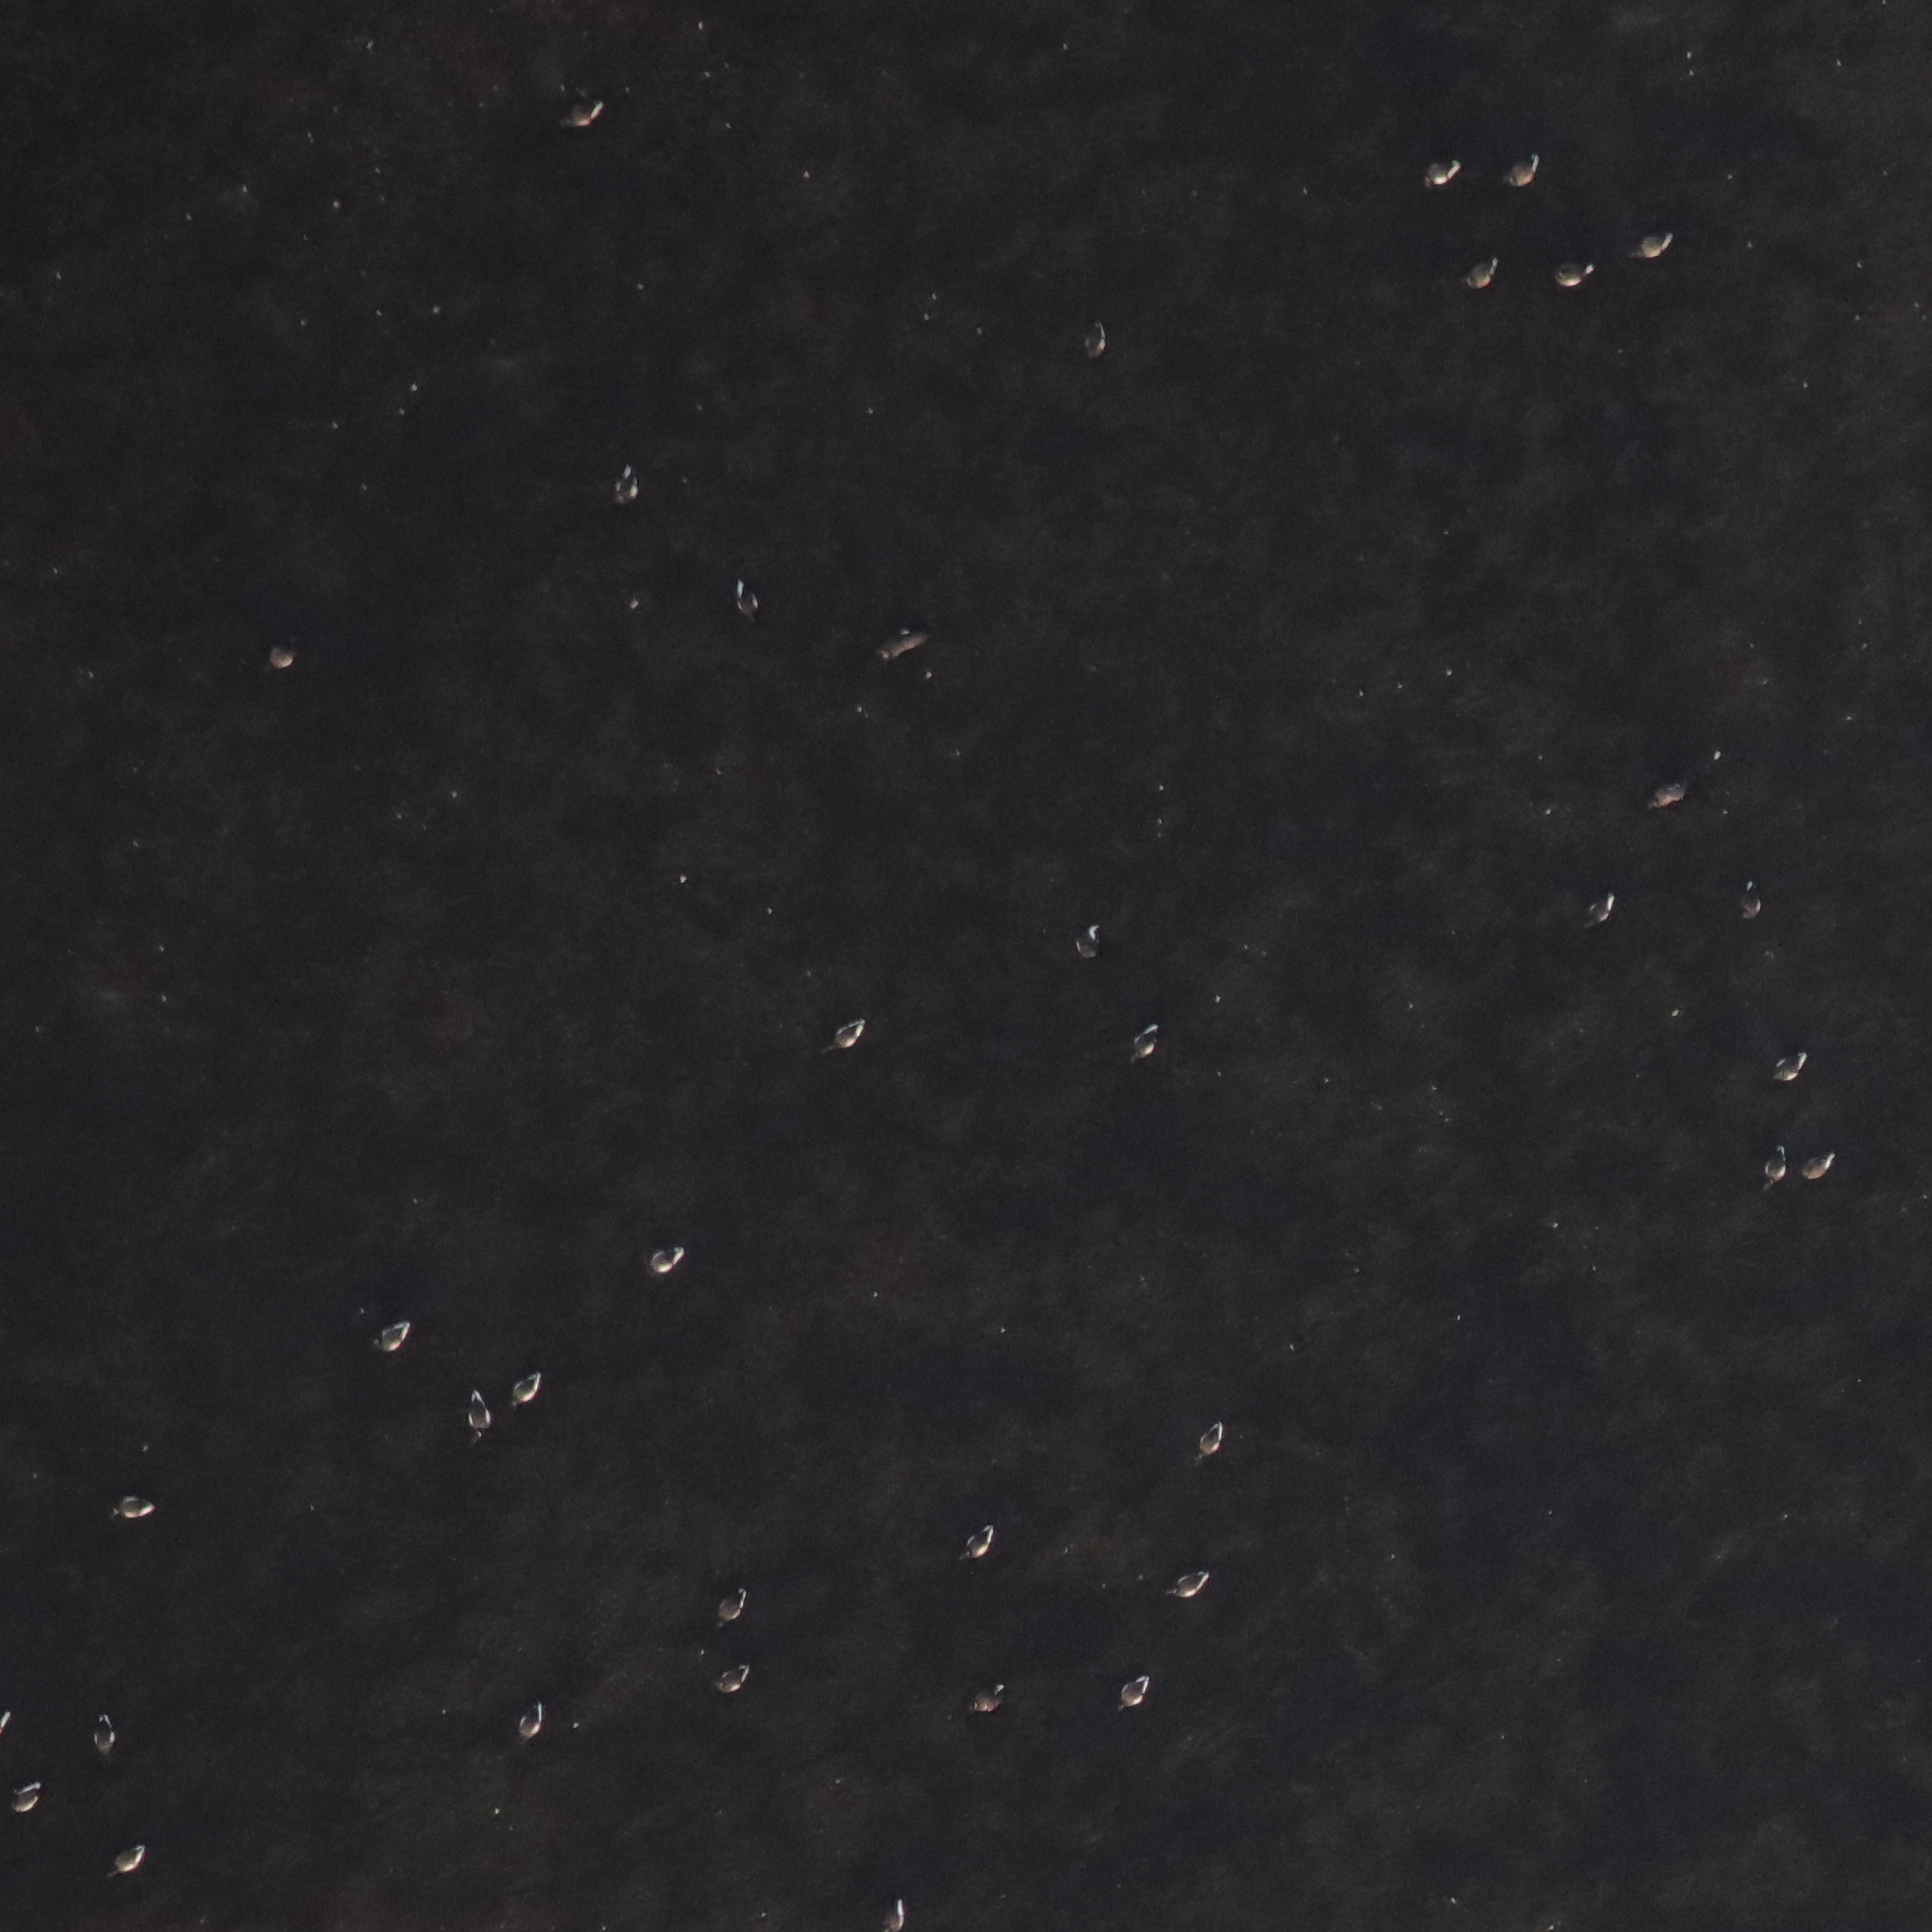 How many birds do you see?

37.